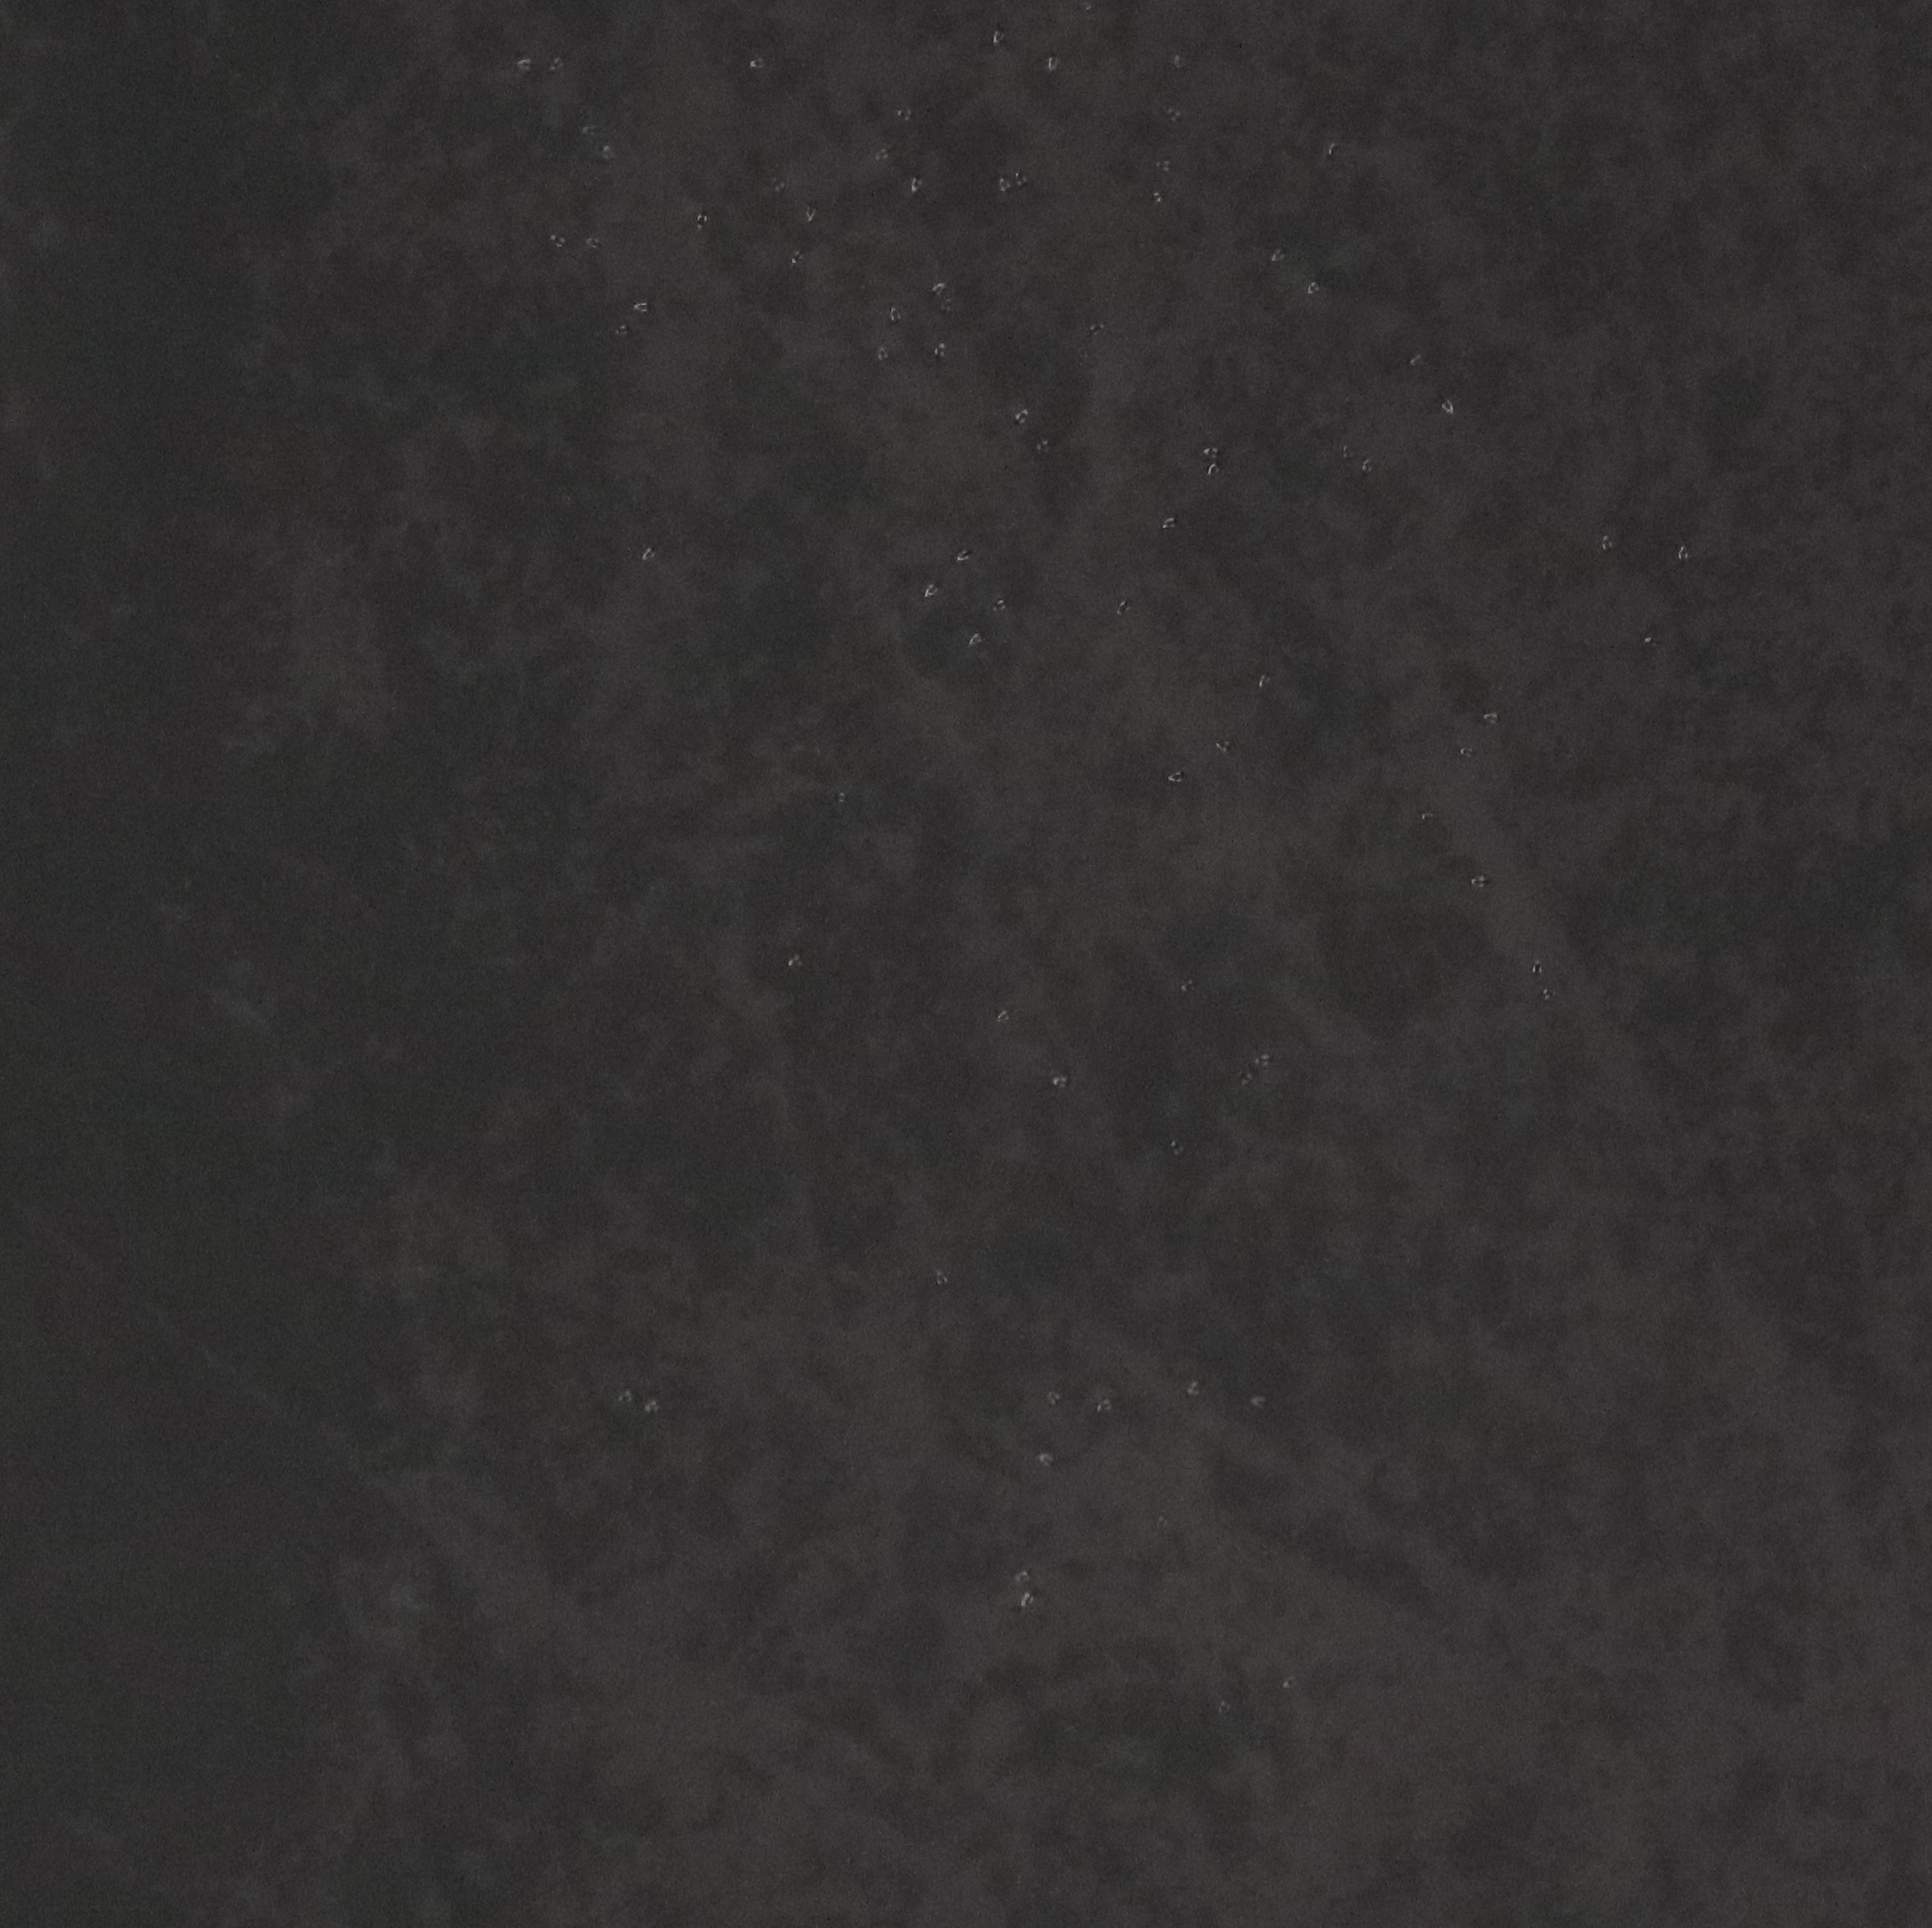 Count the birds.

81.